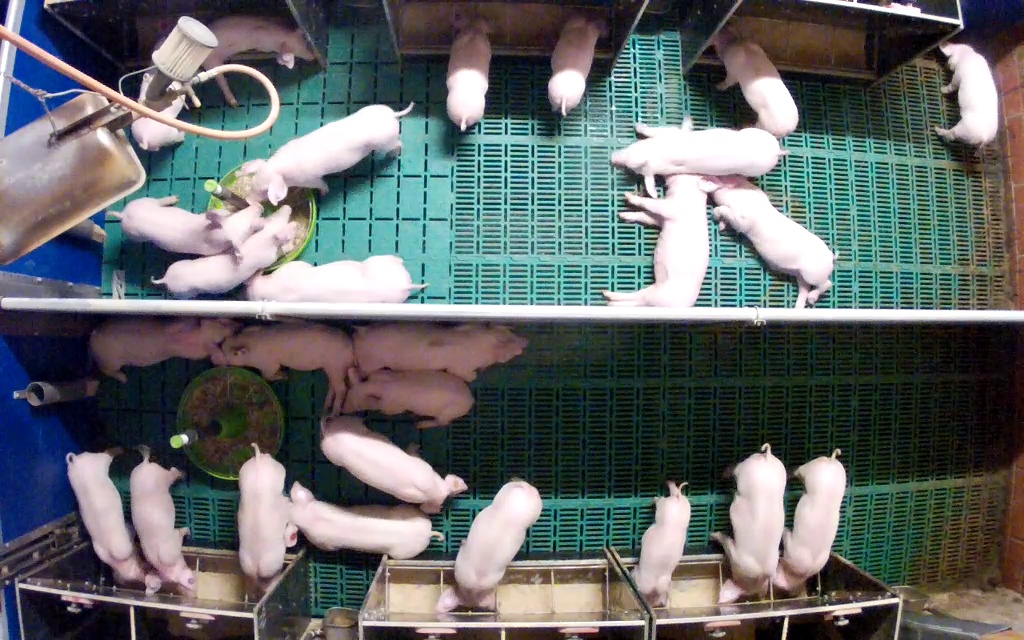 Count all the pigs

26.